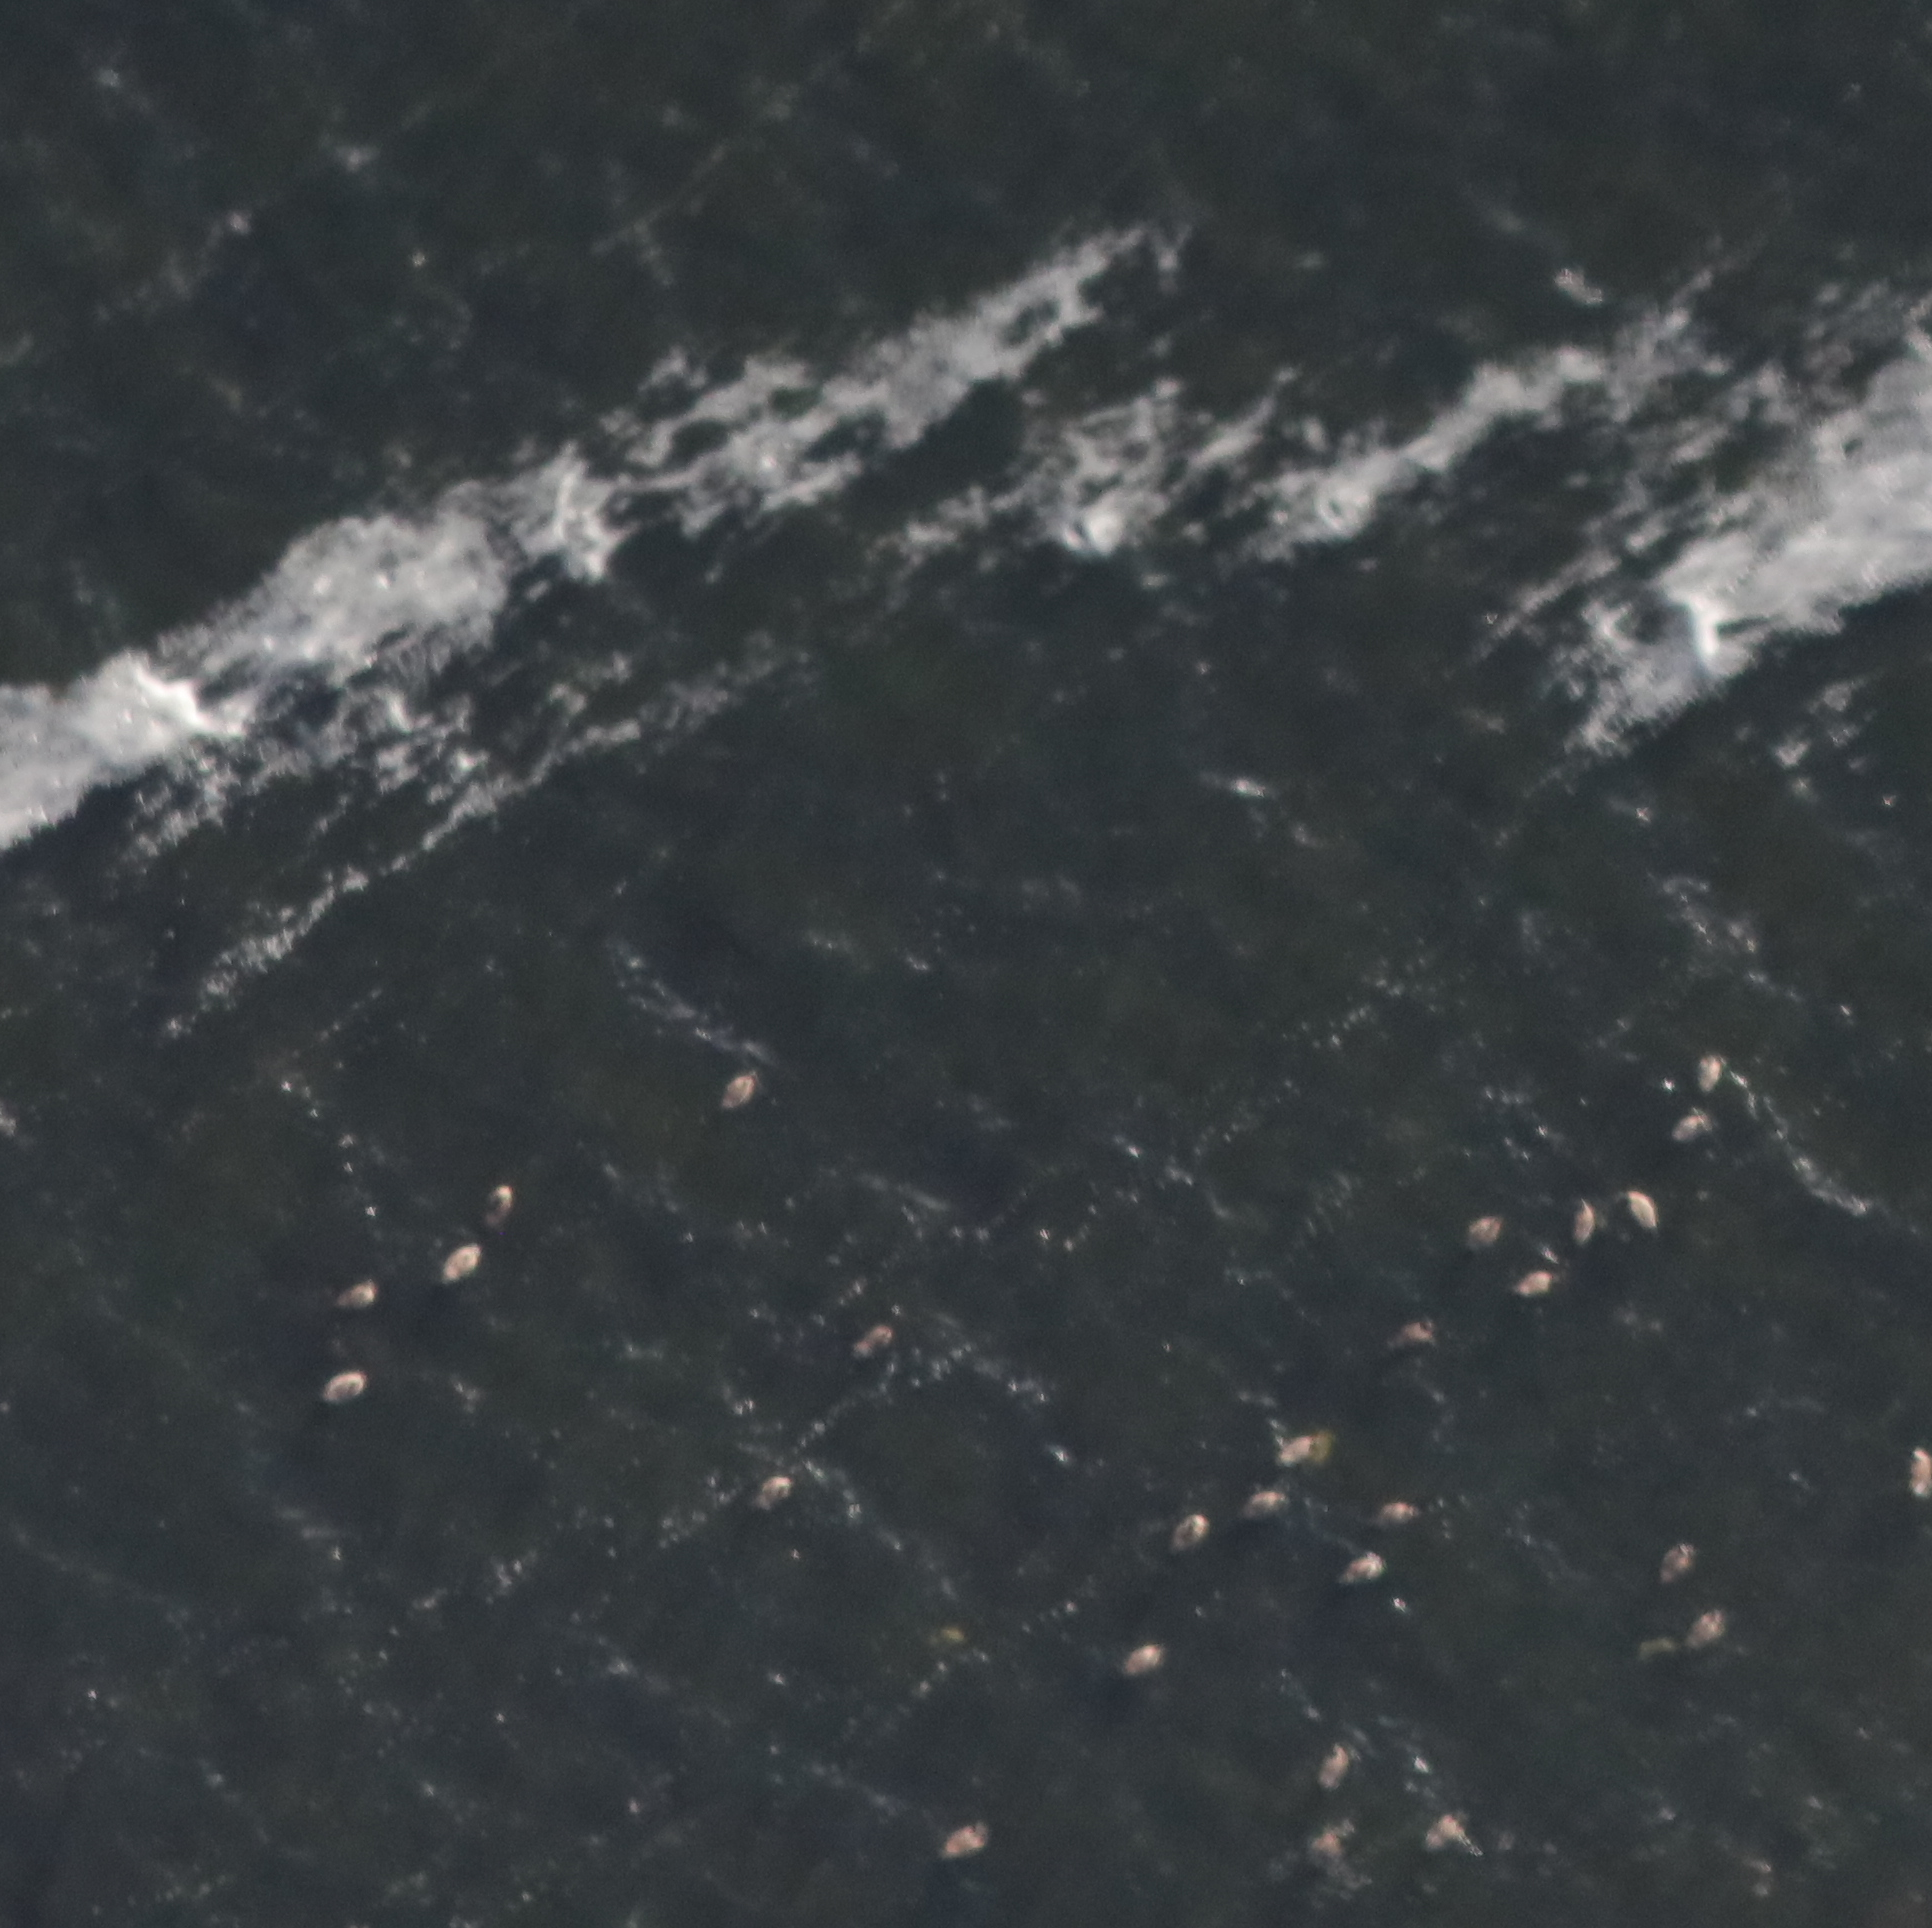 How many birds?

27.